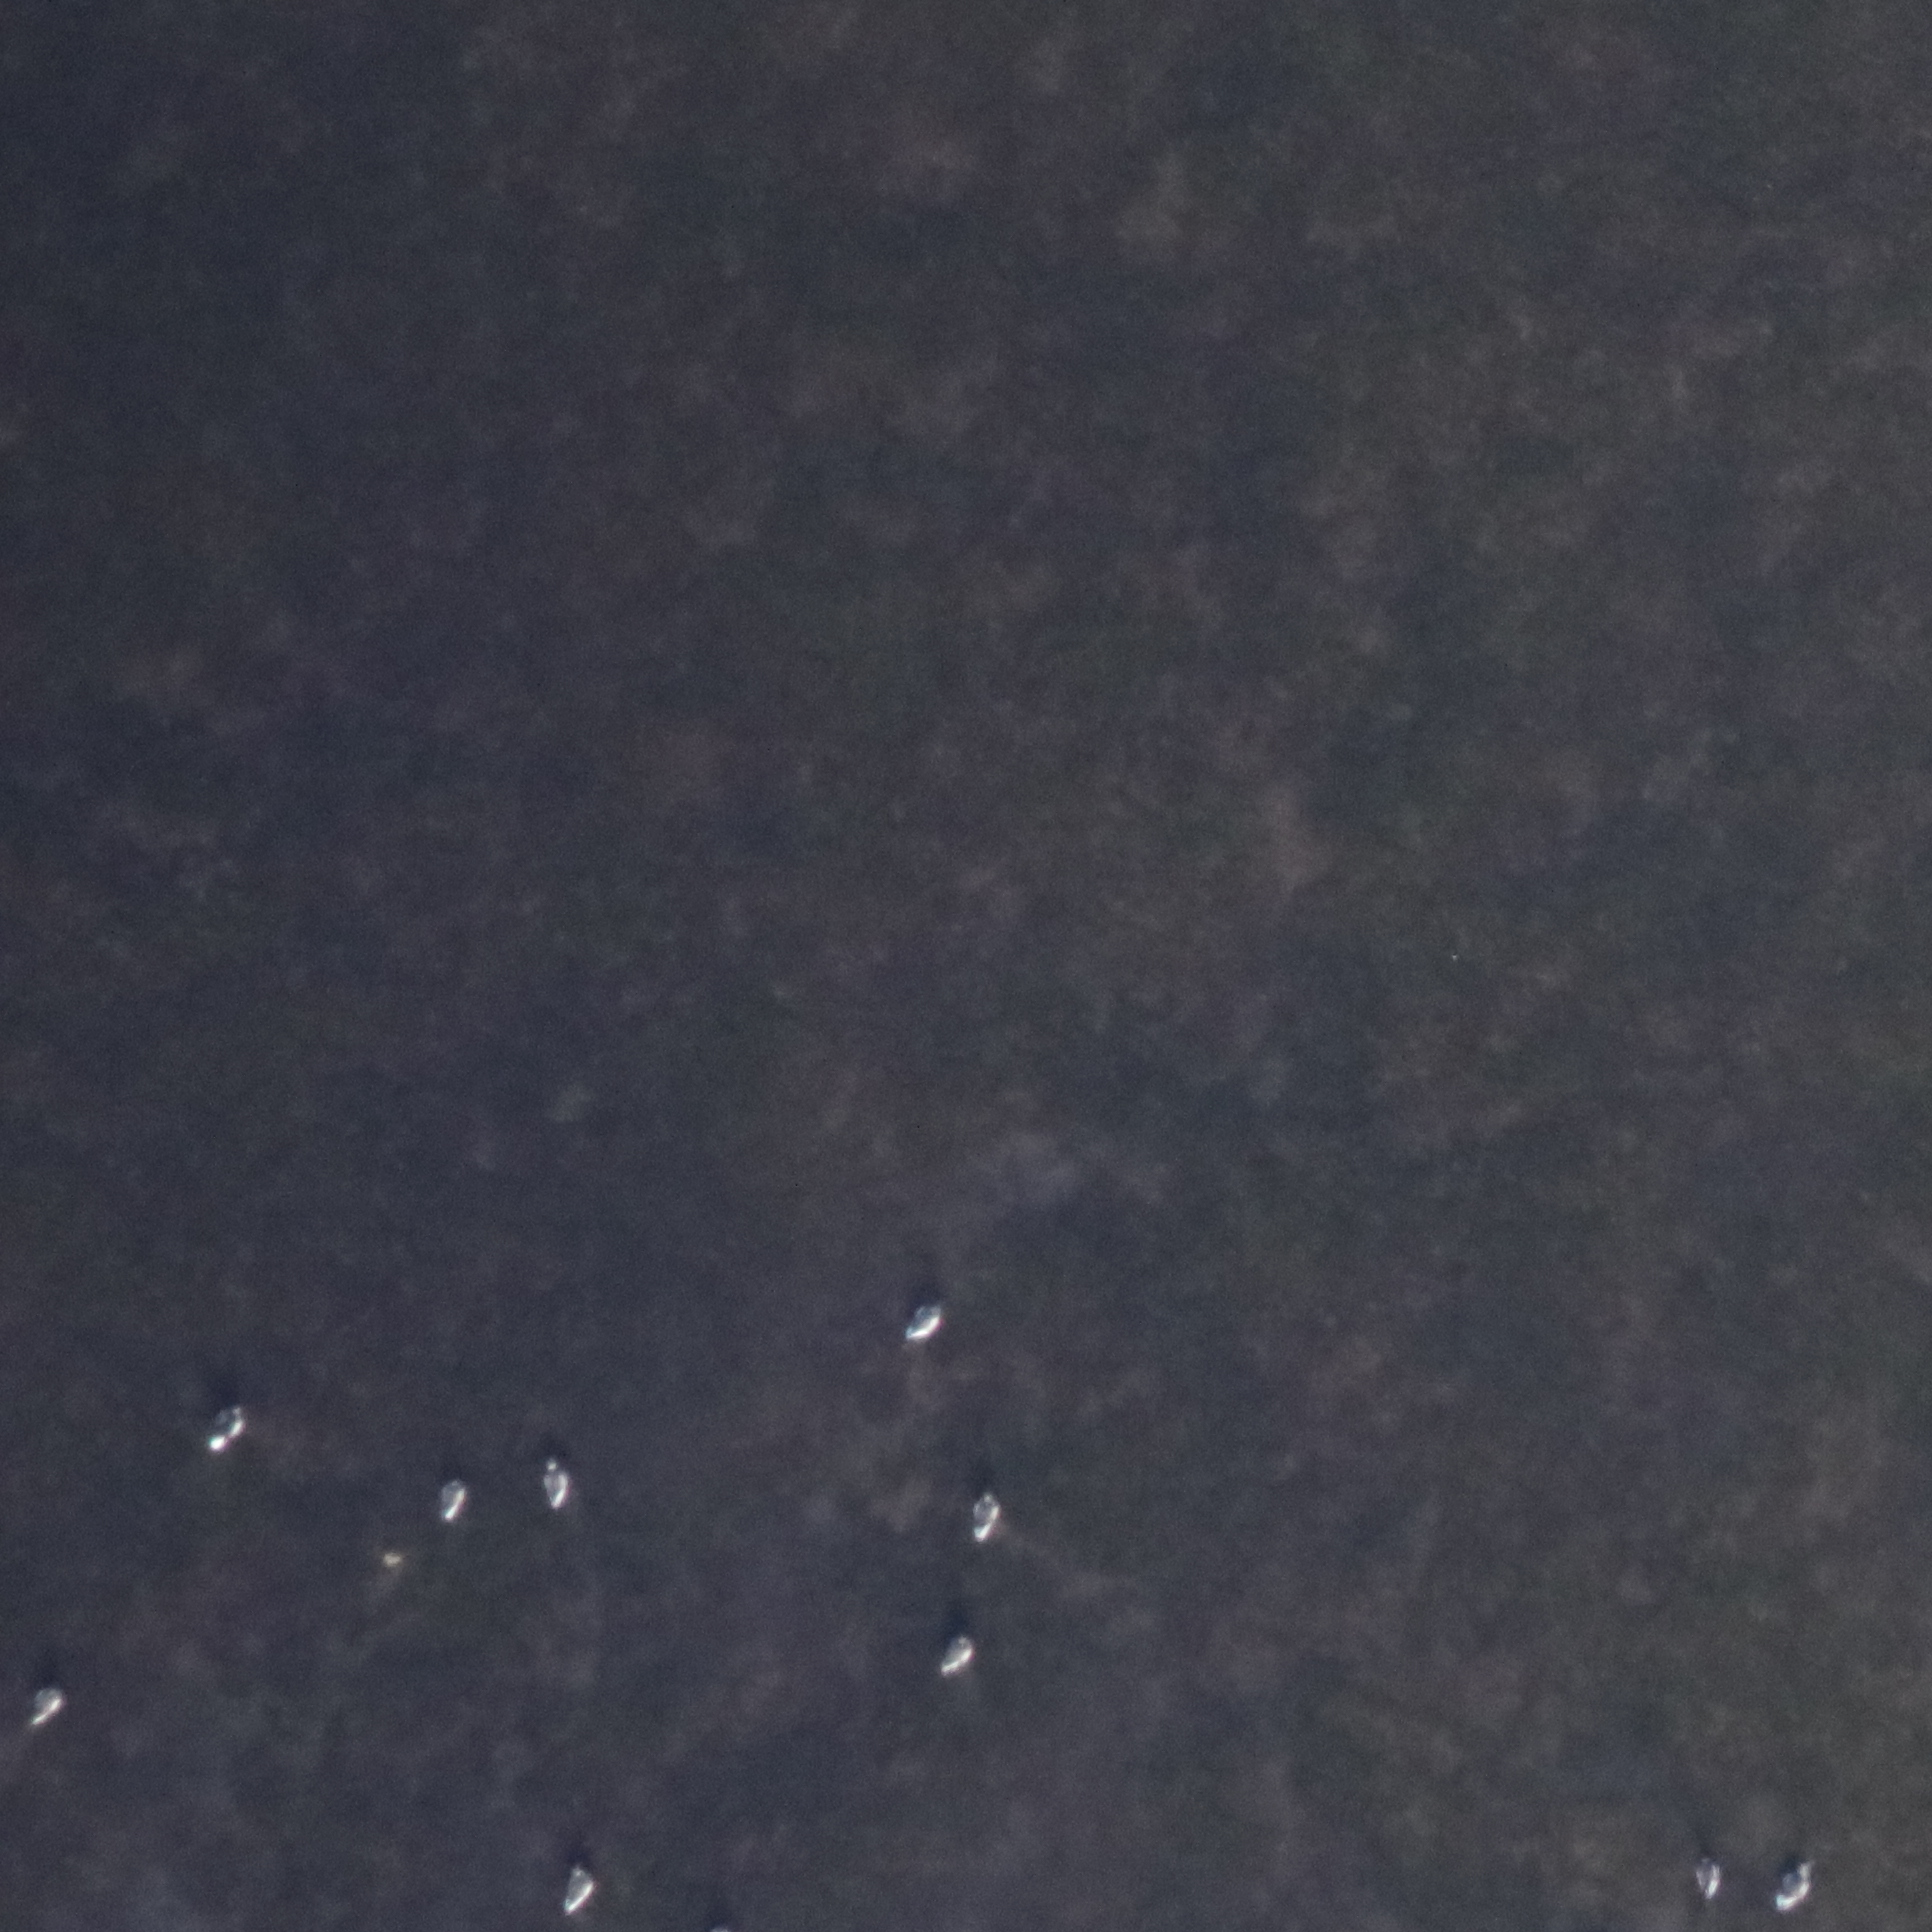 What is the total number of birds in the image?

10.